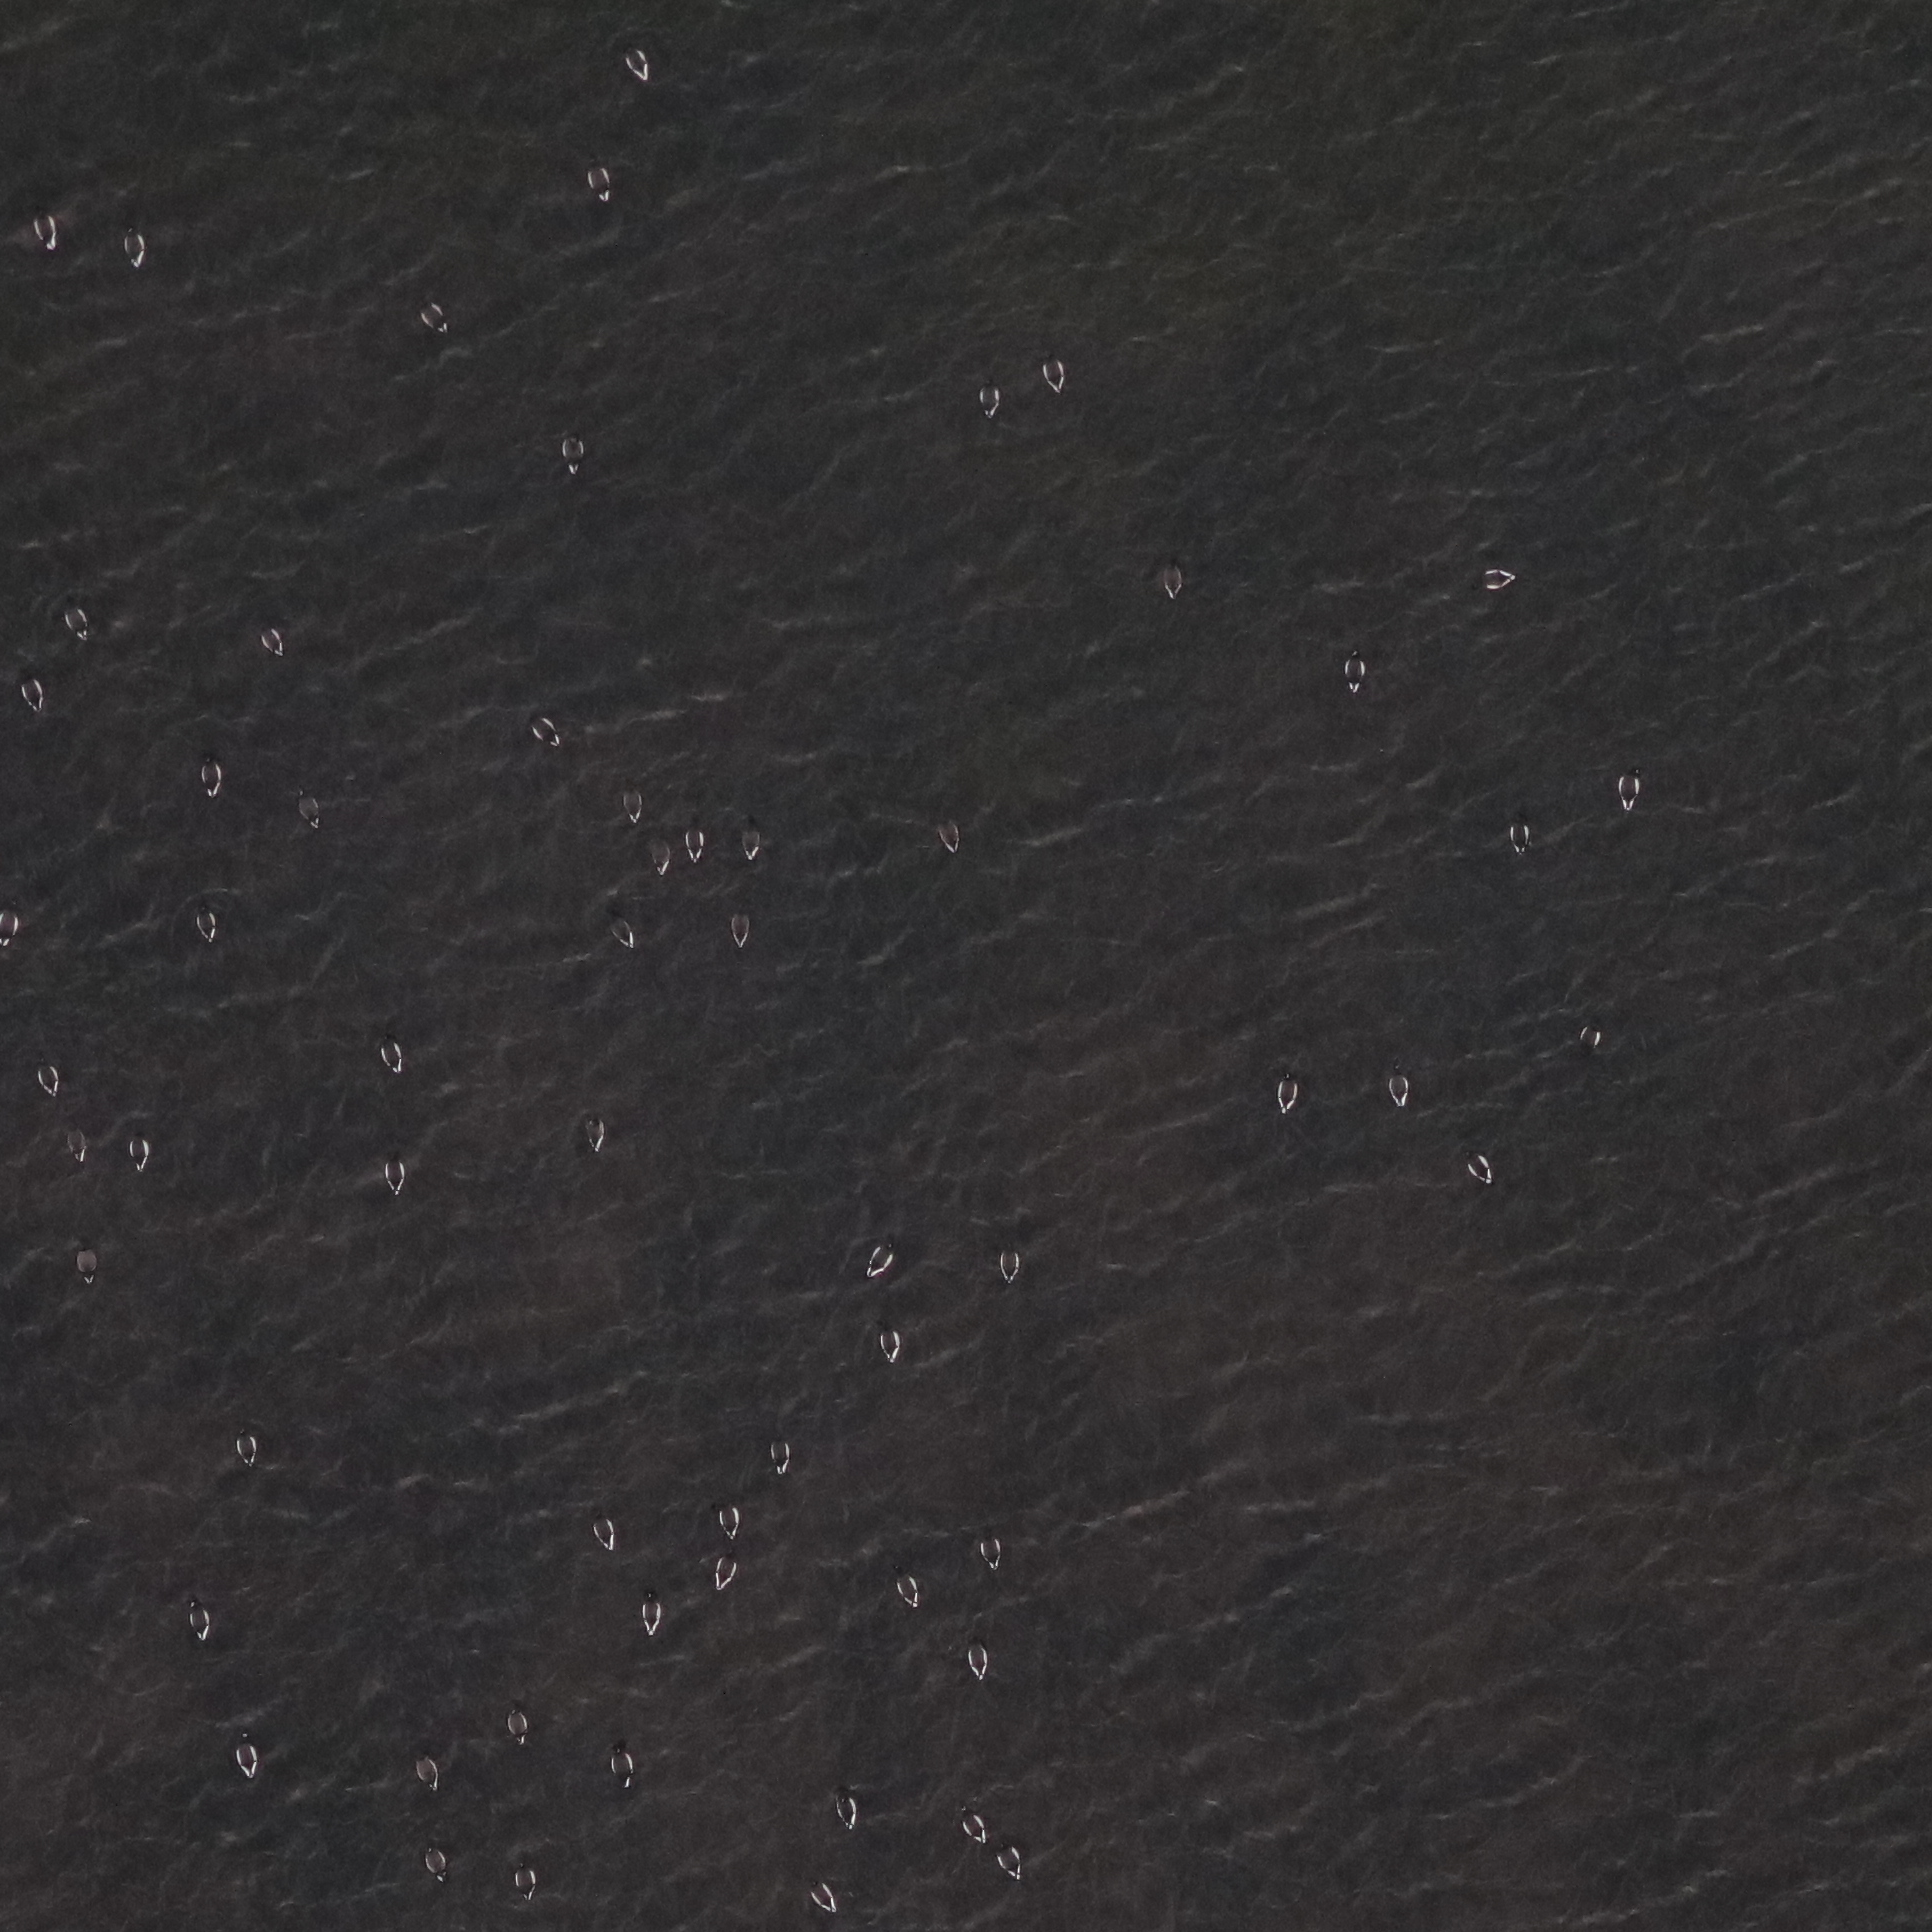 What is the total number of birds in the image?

62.